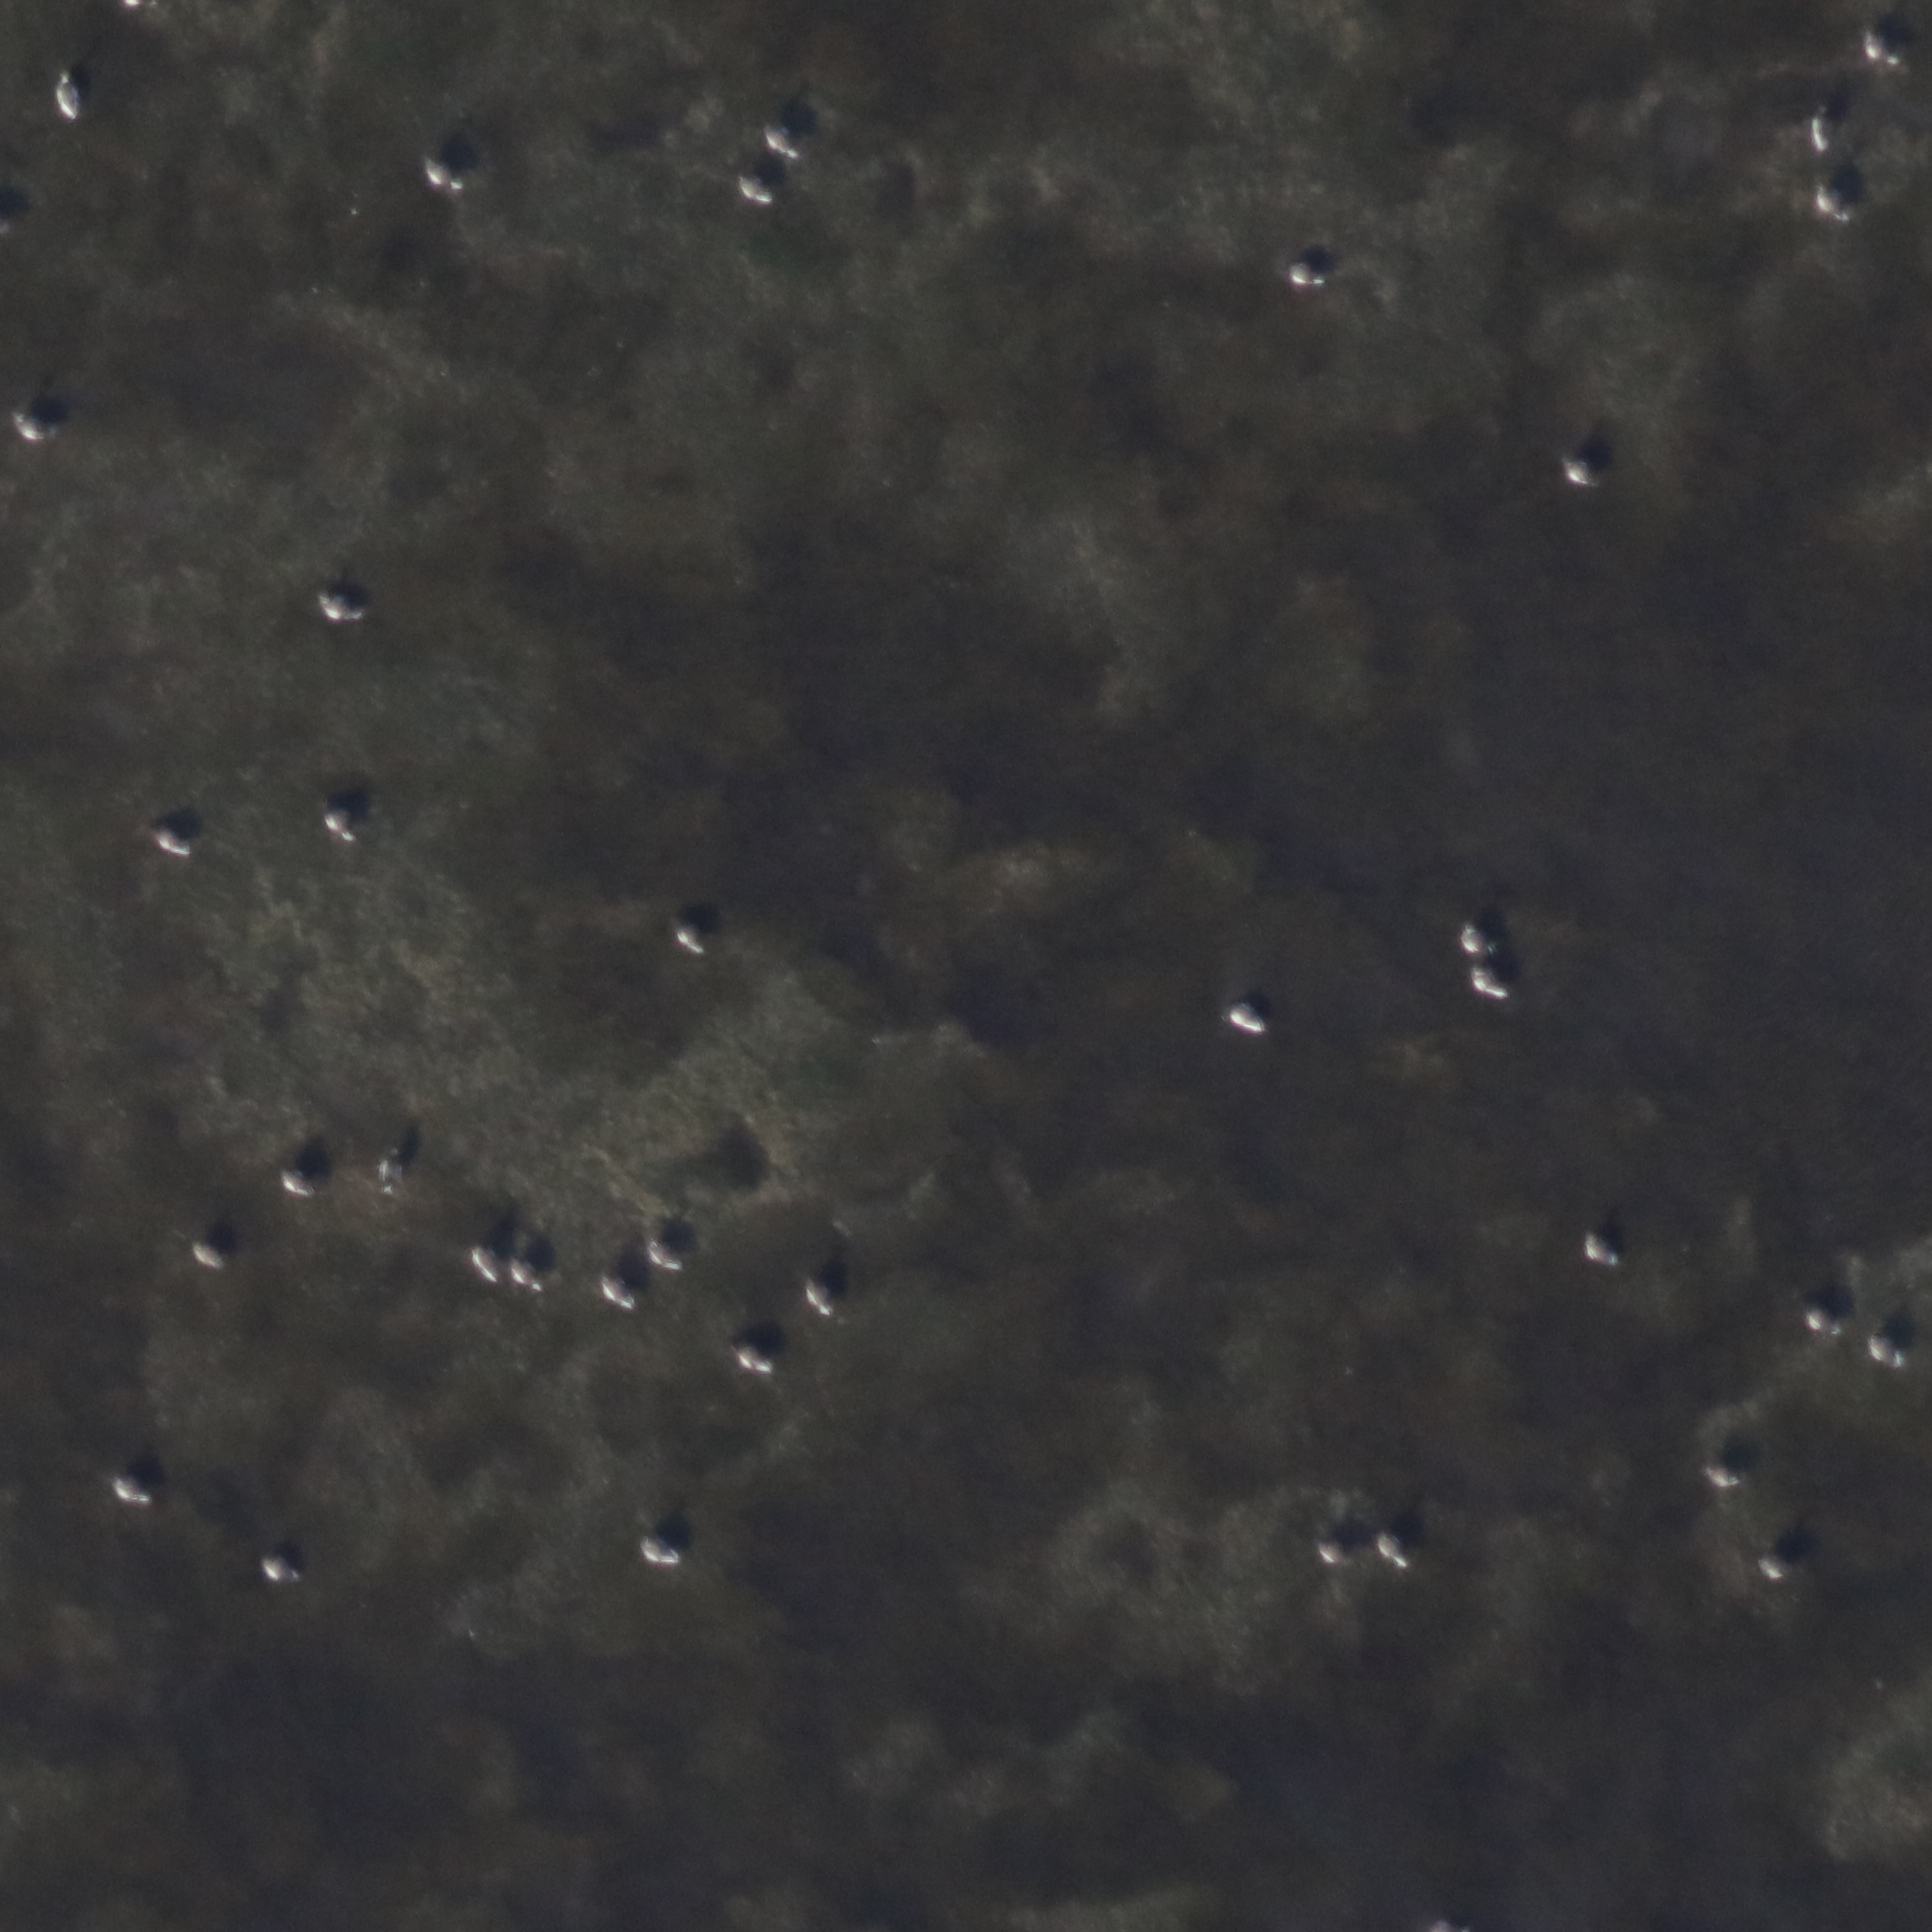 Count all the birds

37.